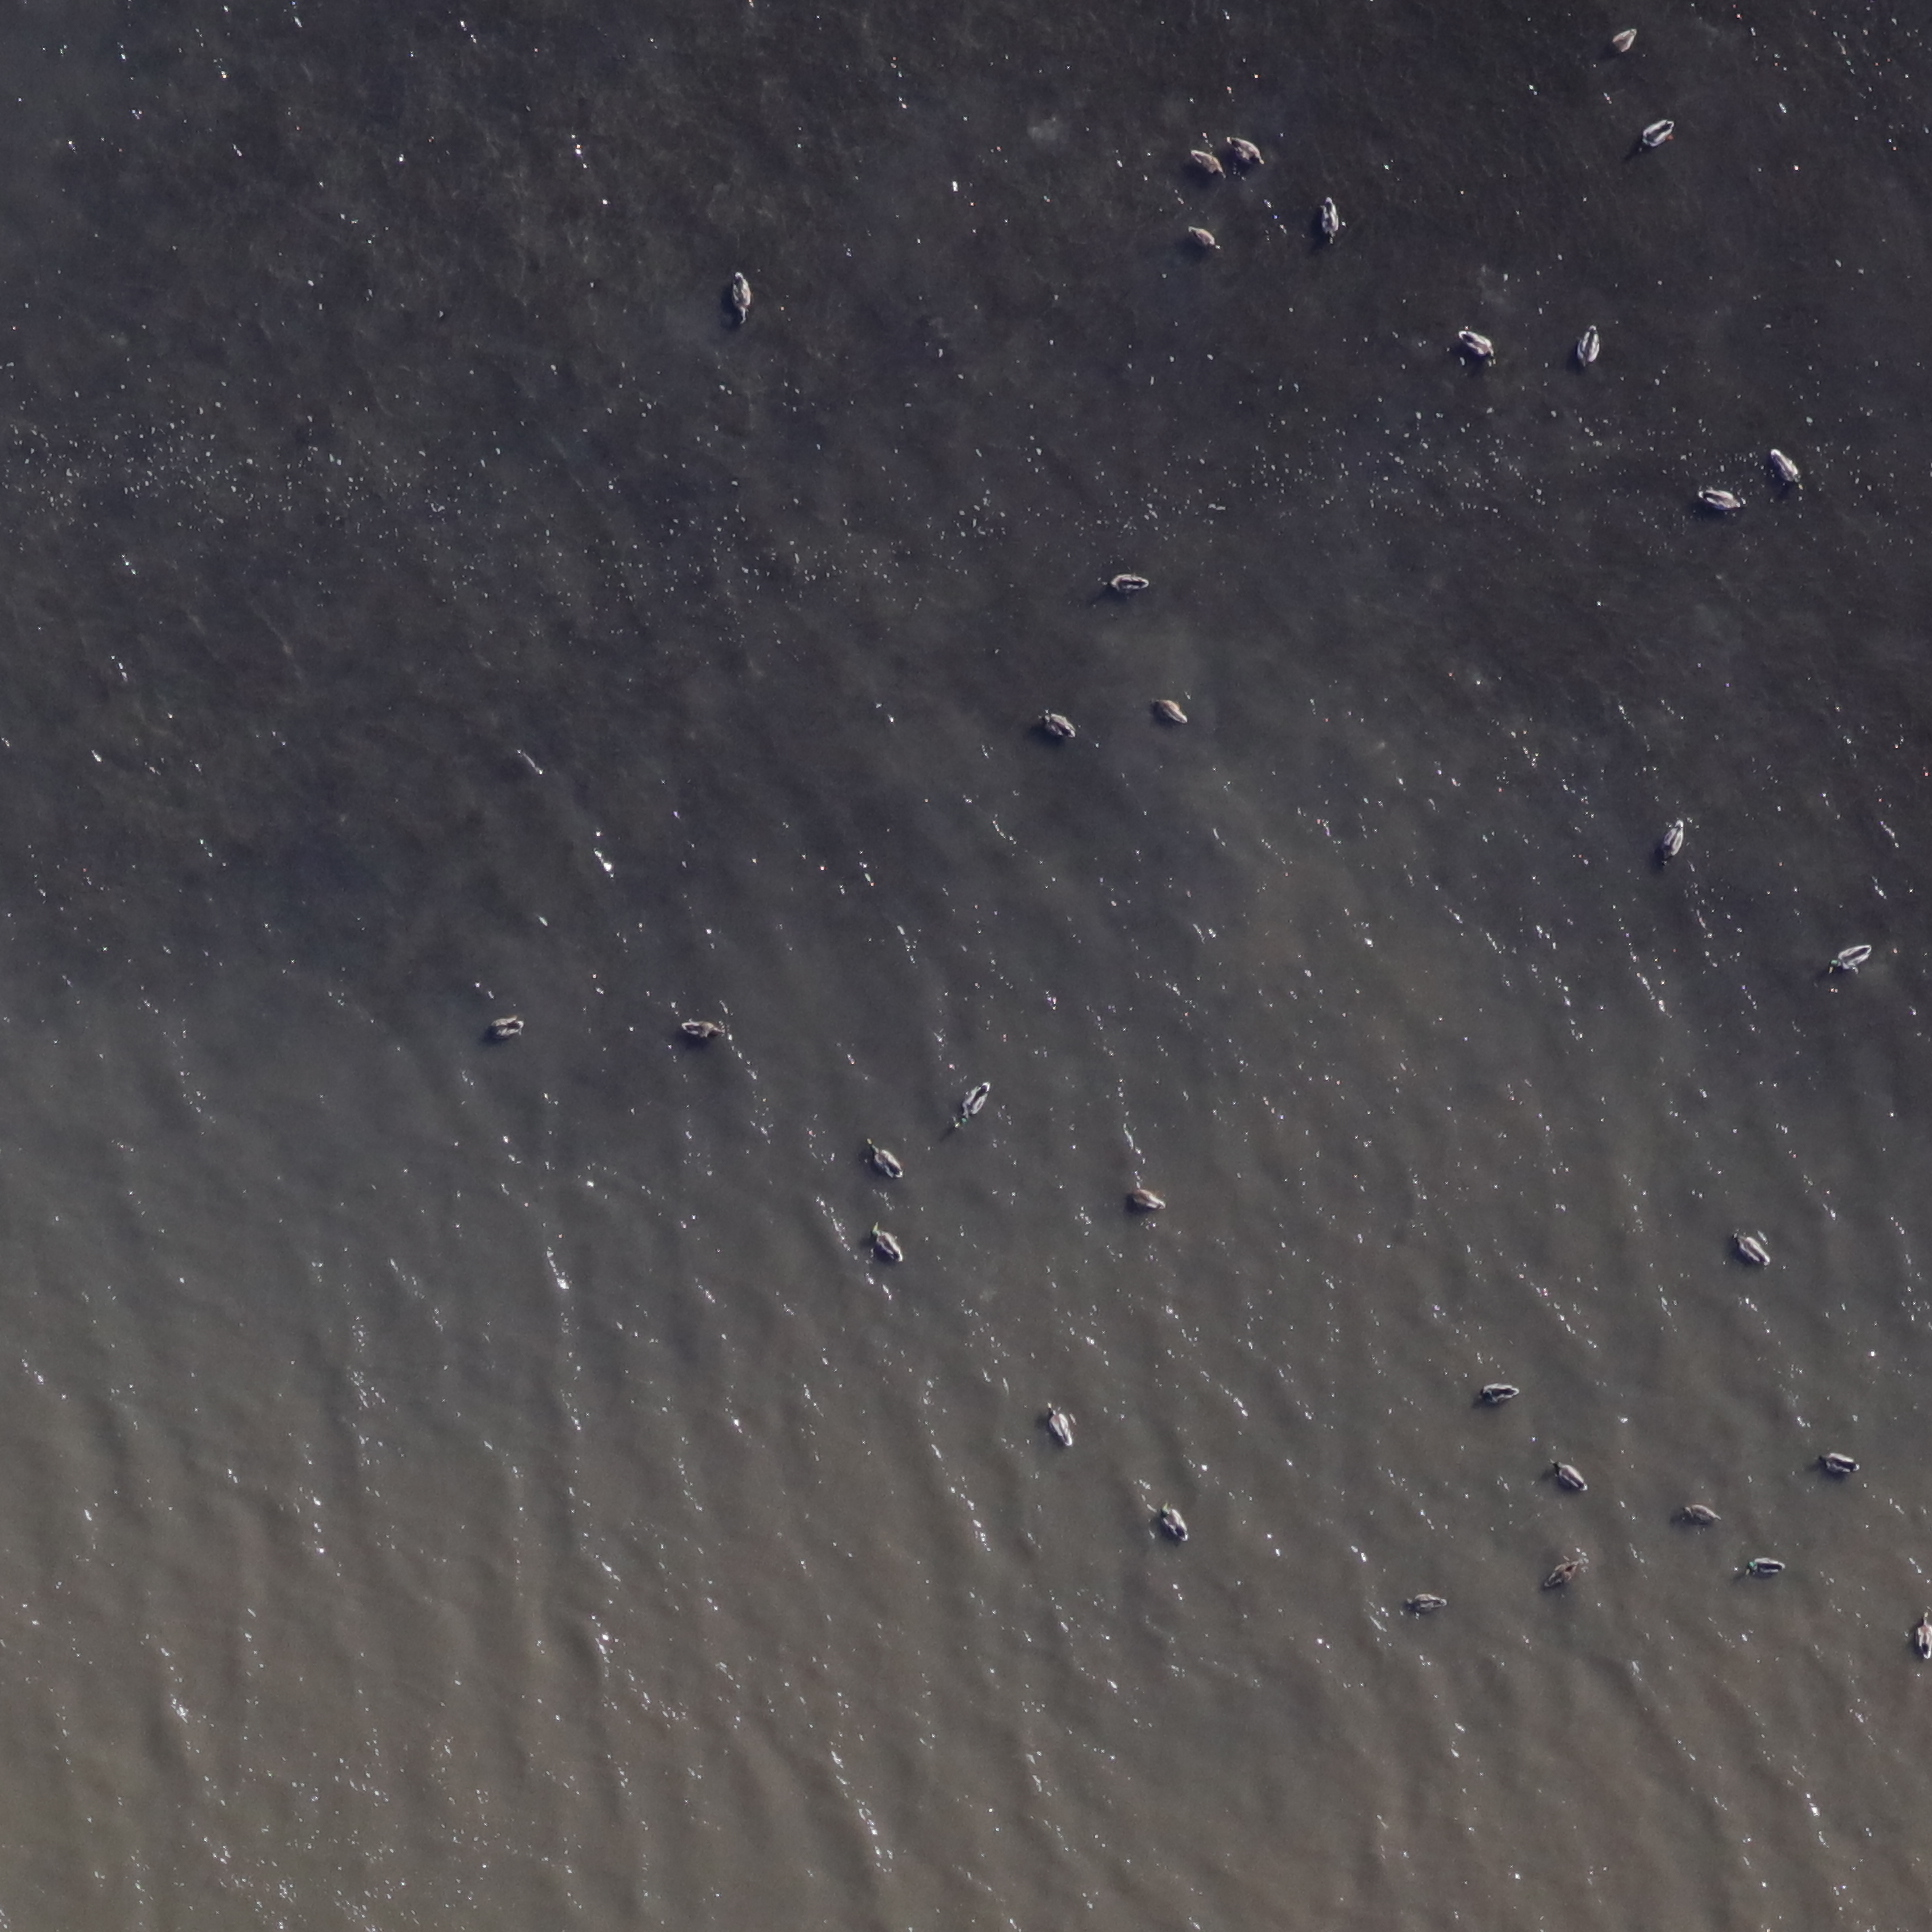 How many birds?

33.